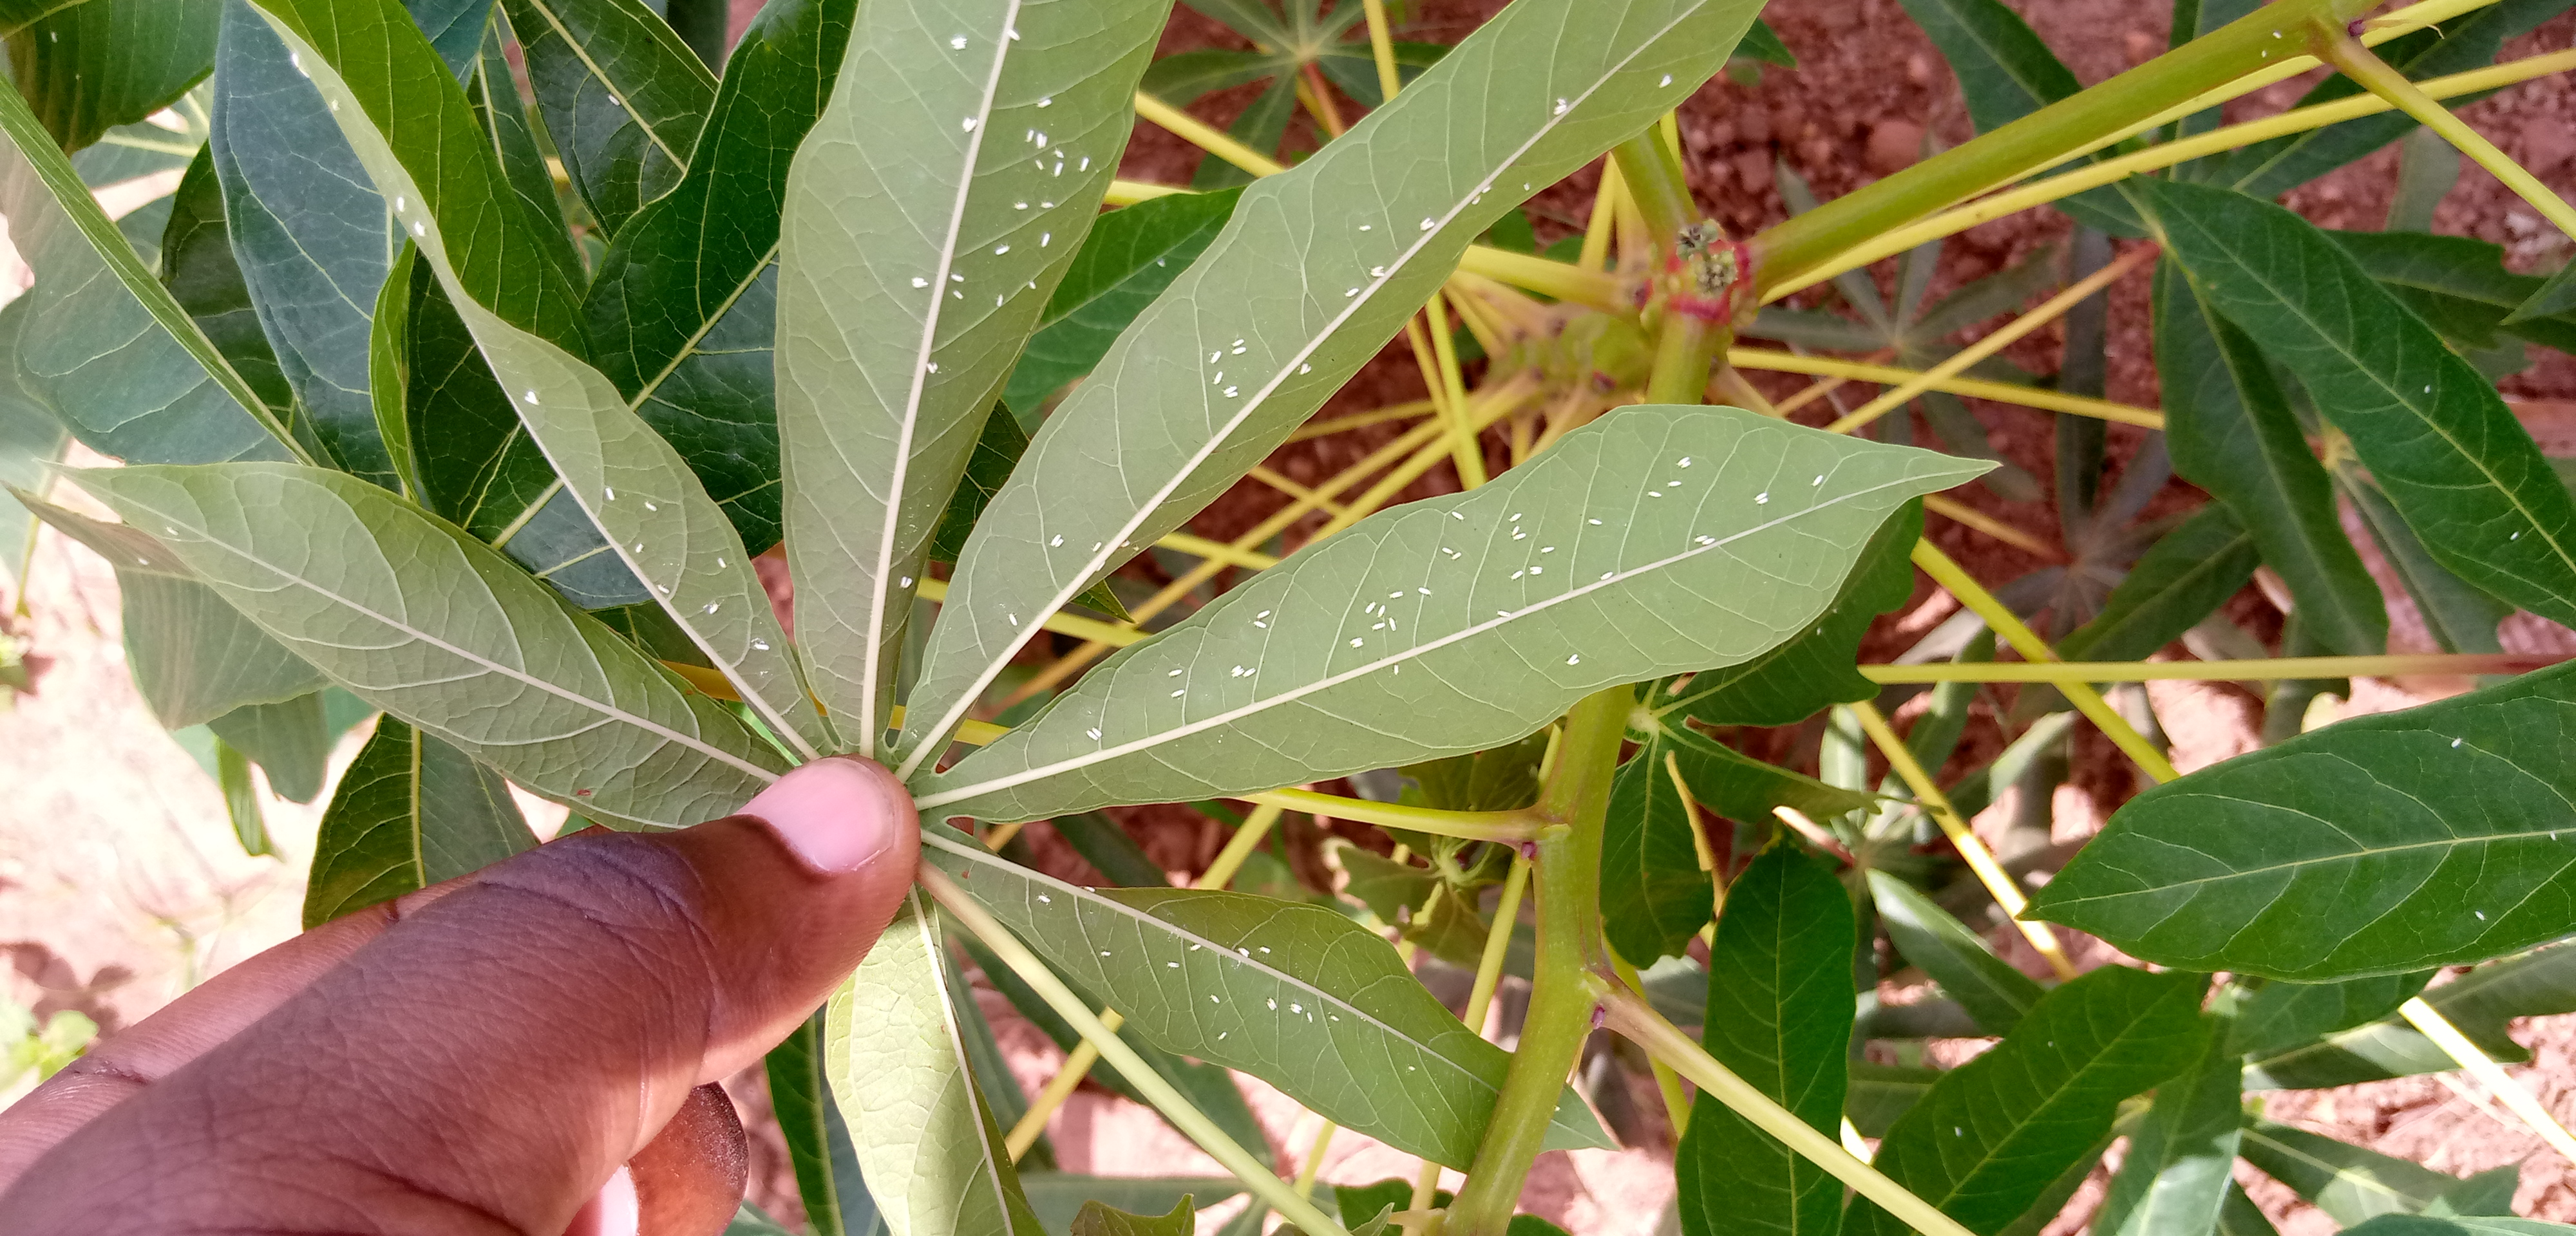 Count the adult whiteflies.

119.